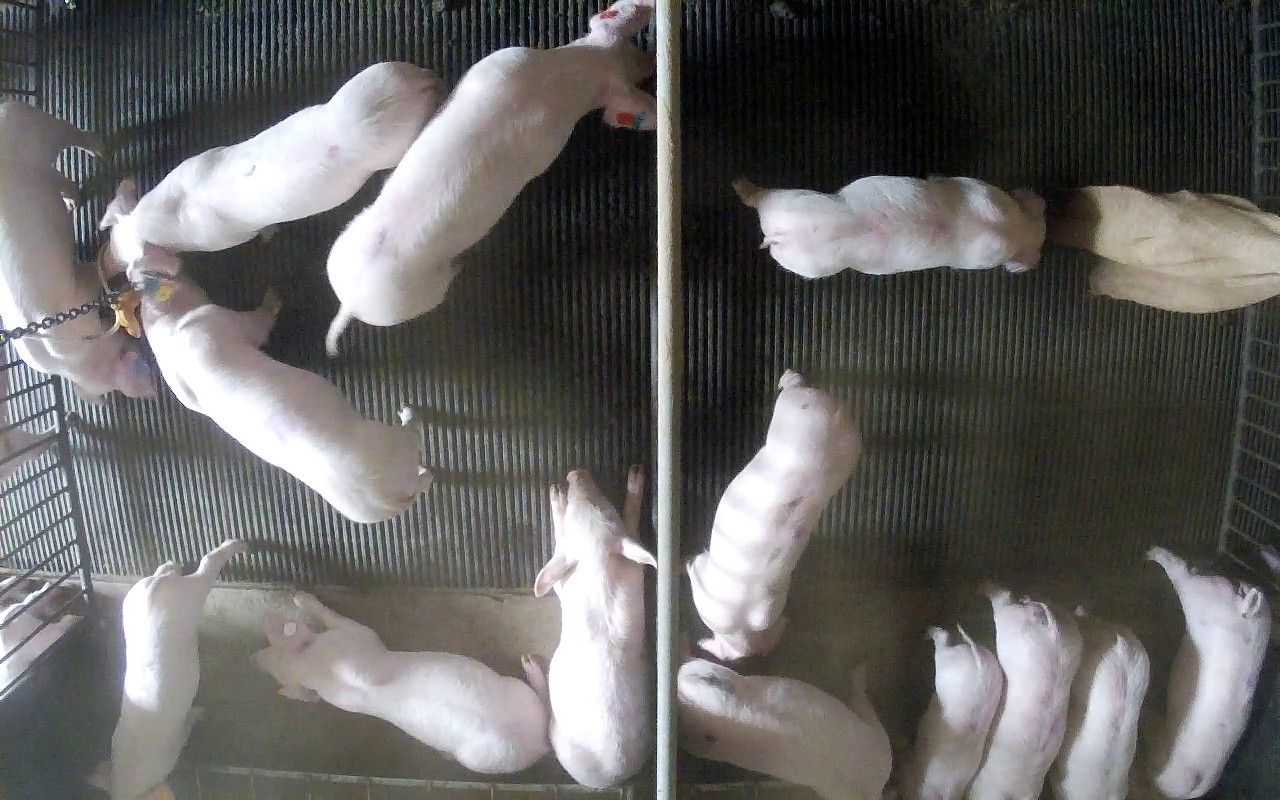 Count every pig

15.